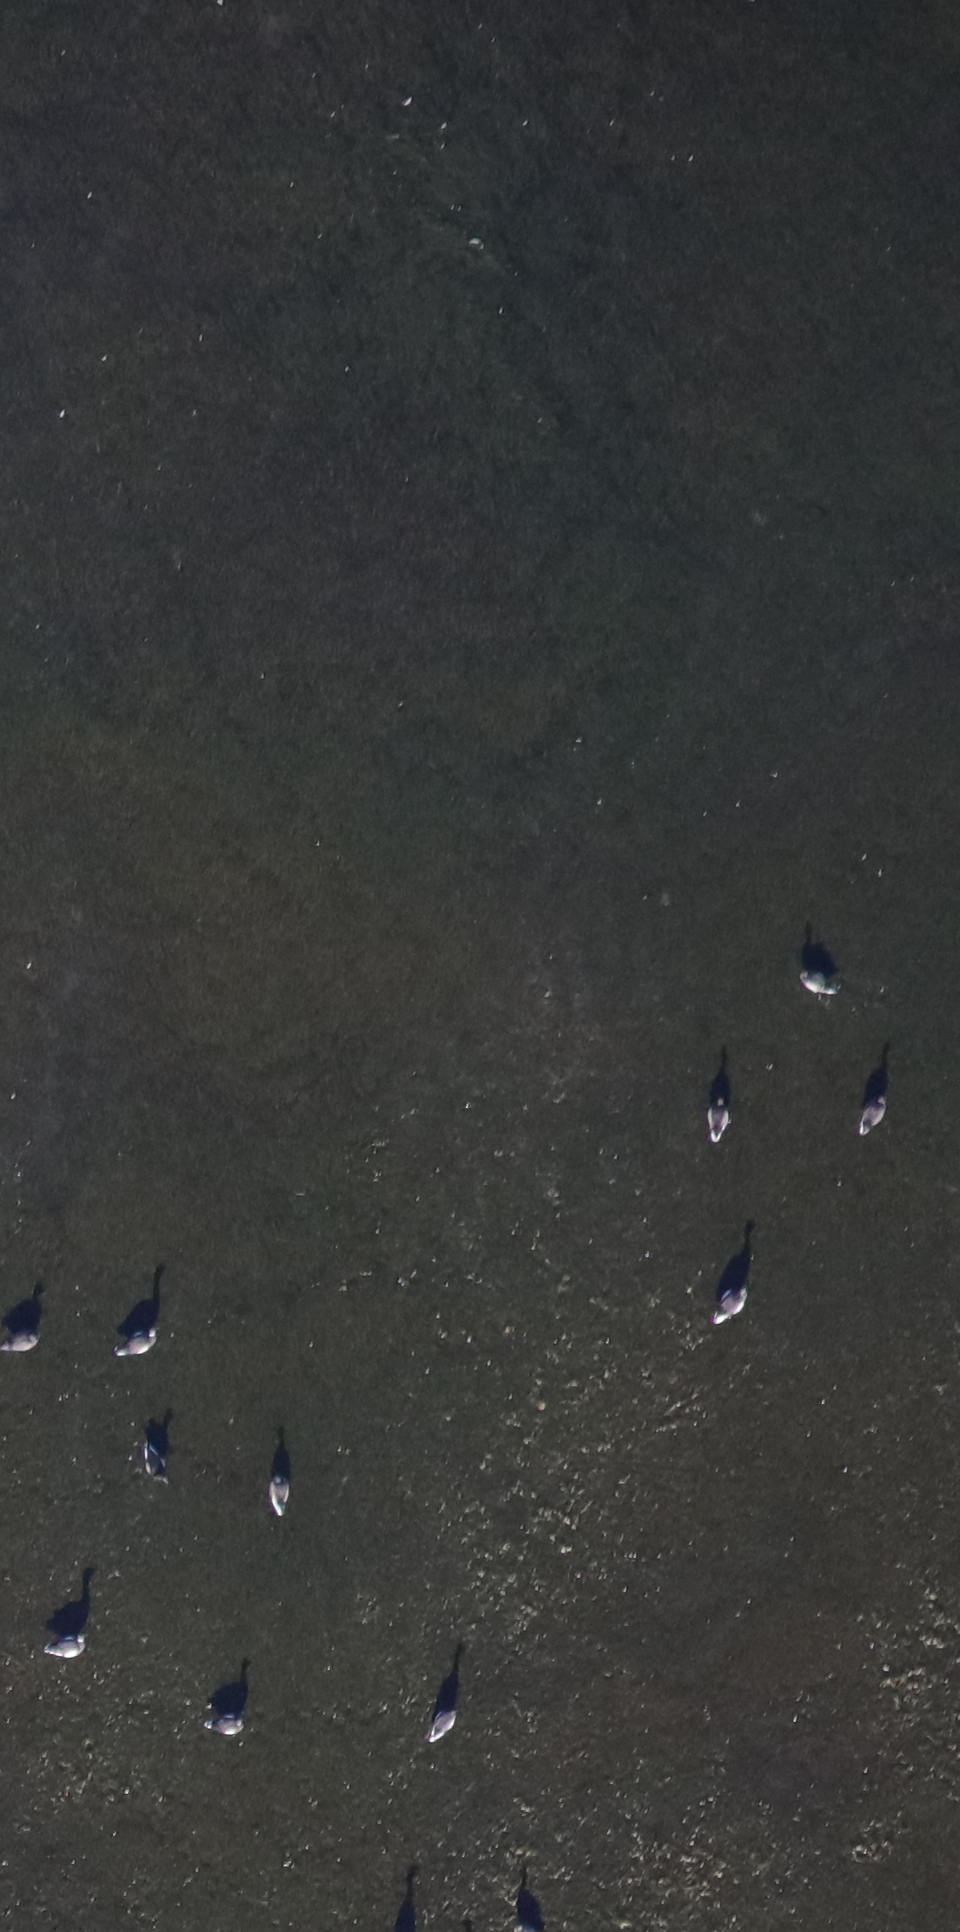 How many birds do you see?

11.